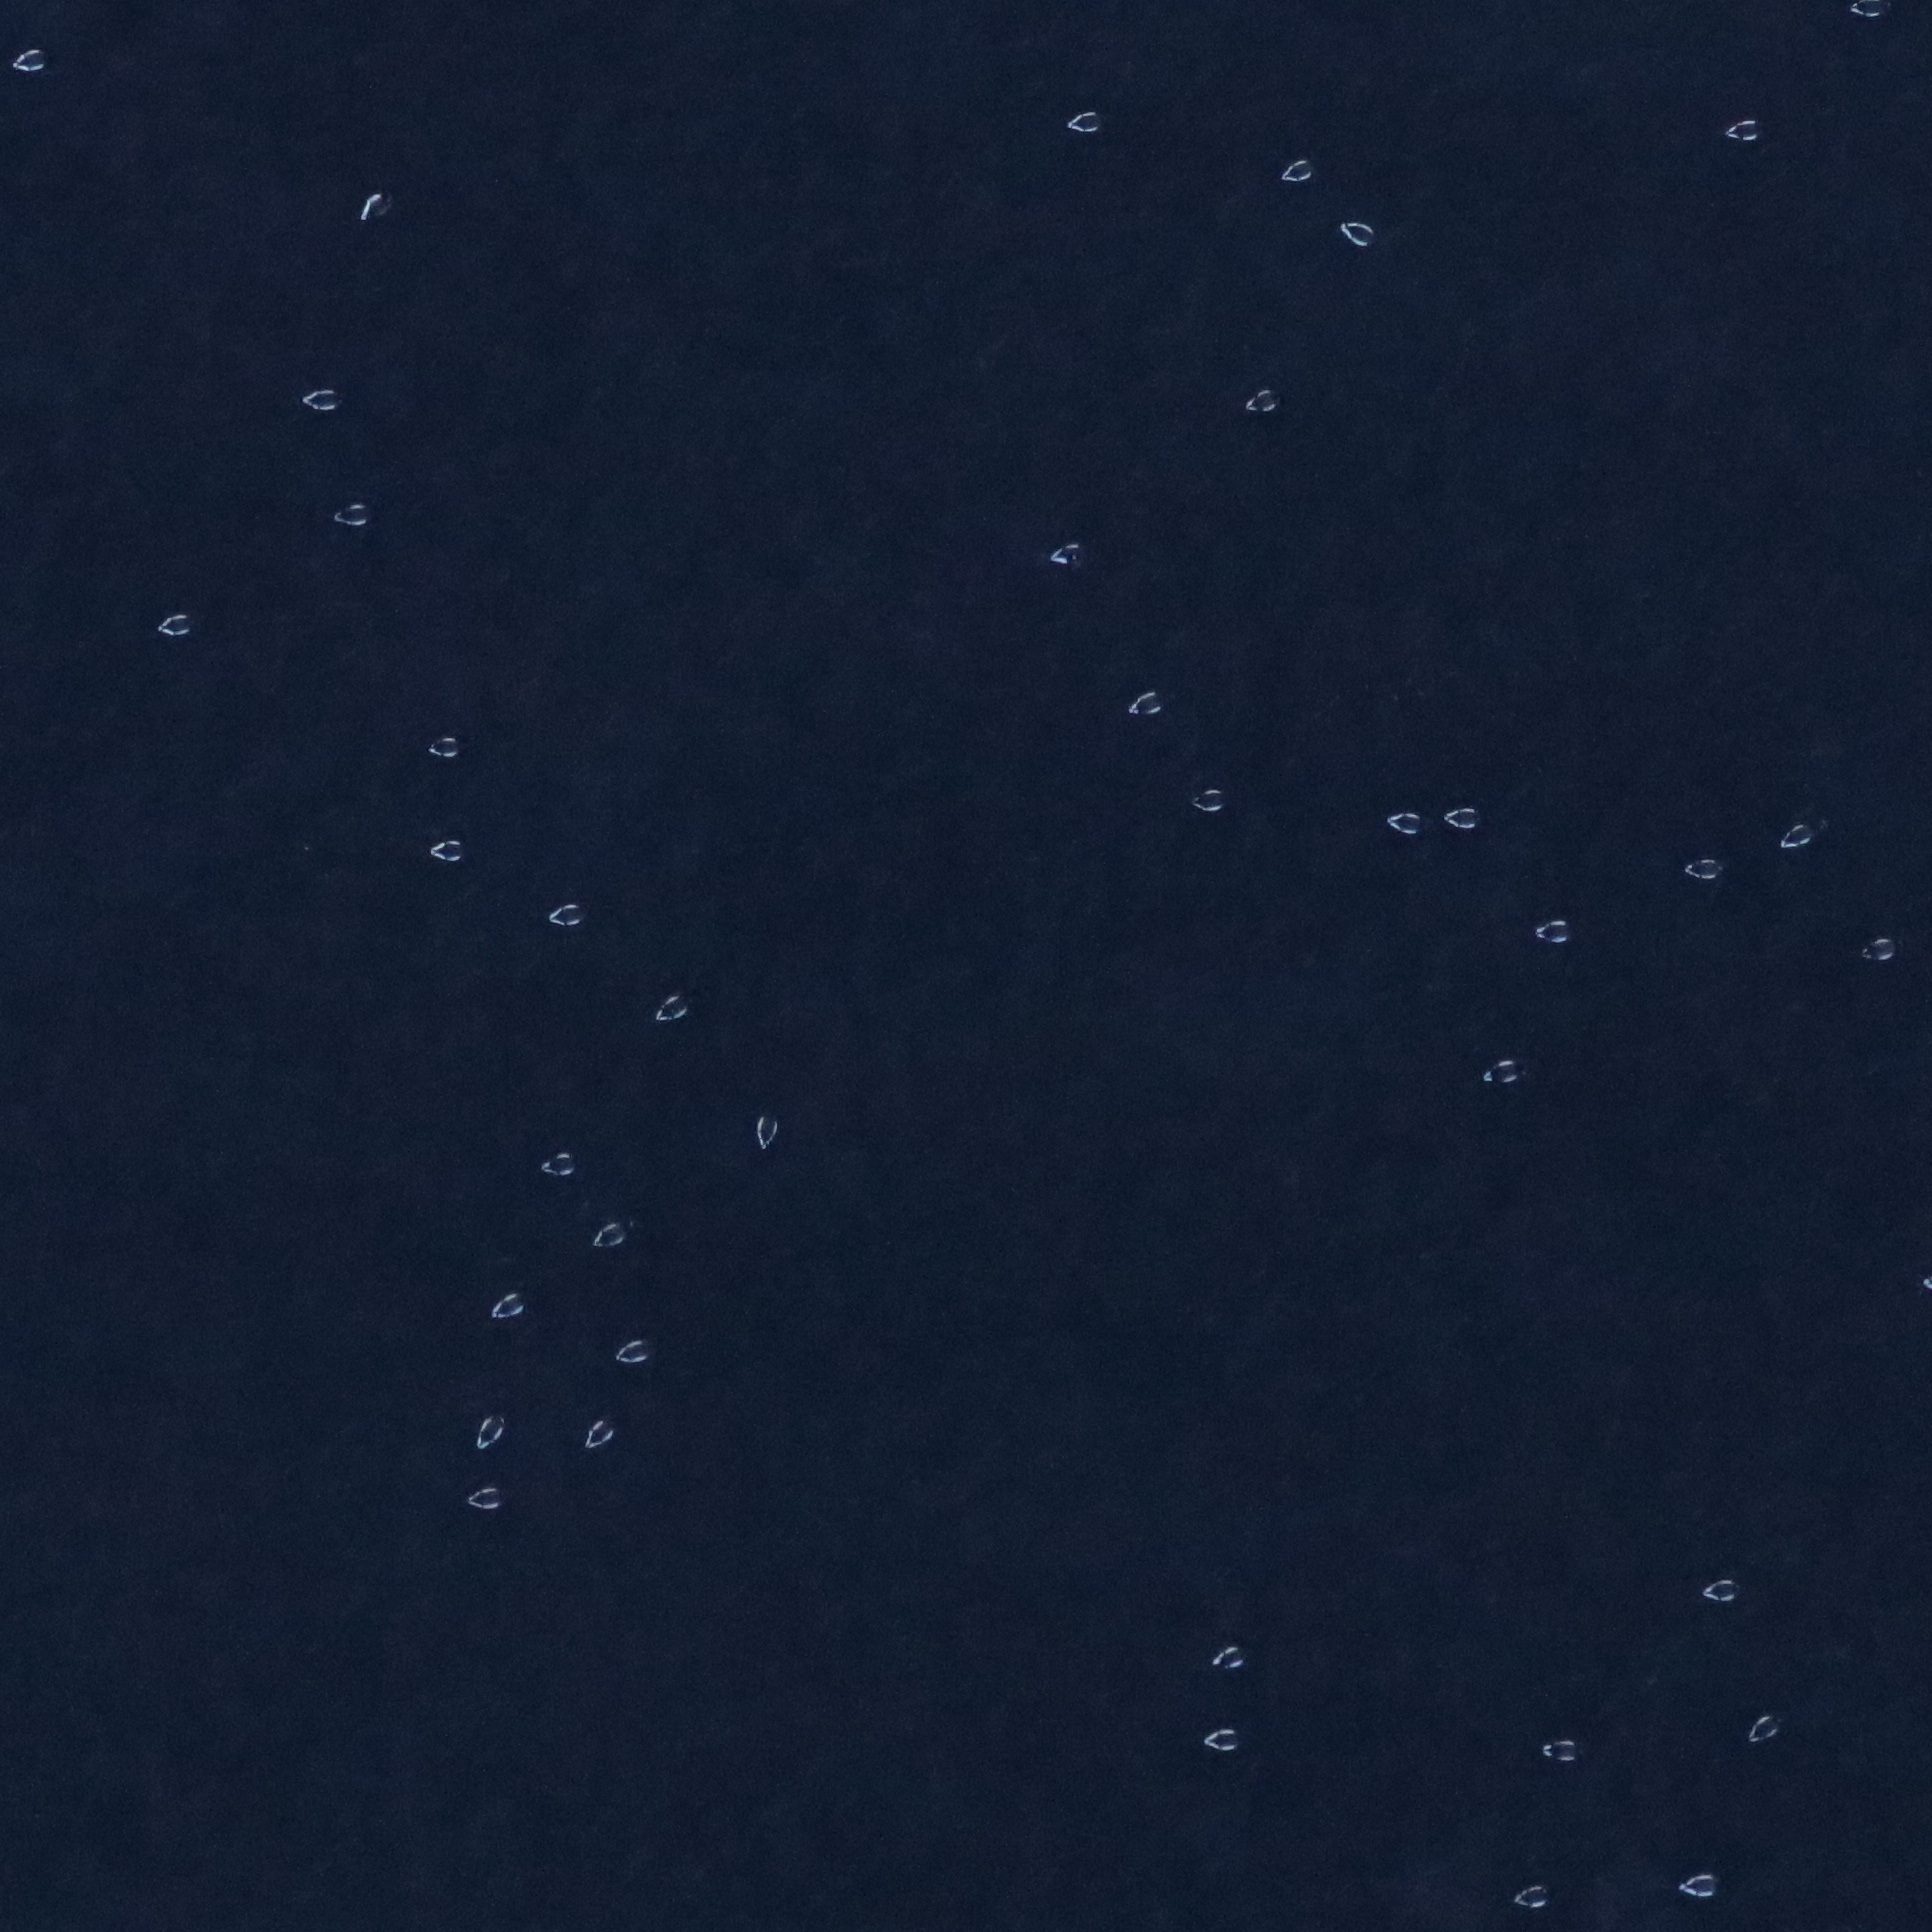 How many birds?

40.